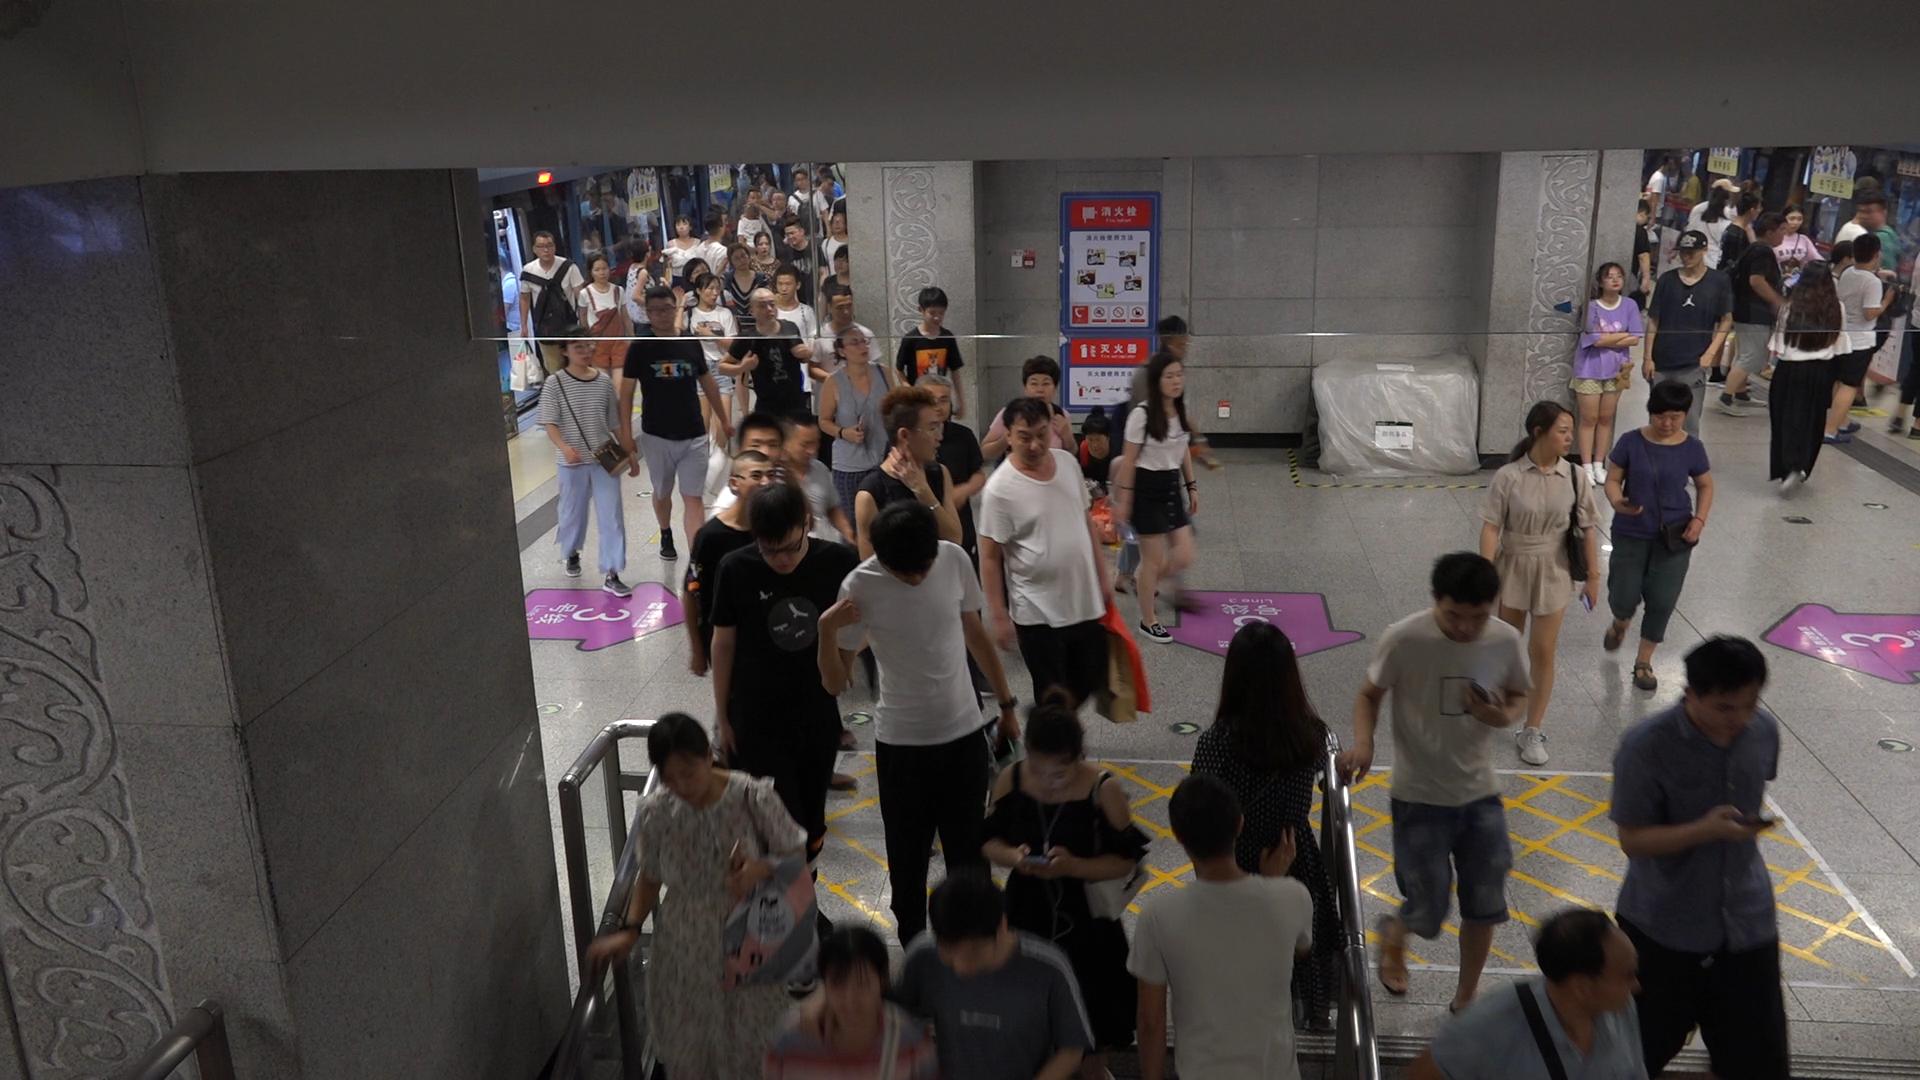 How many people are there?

69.